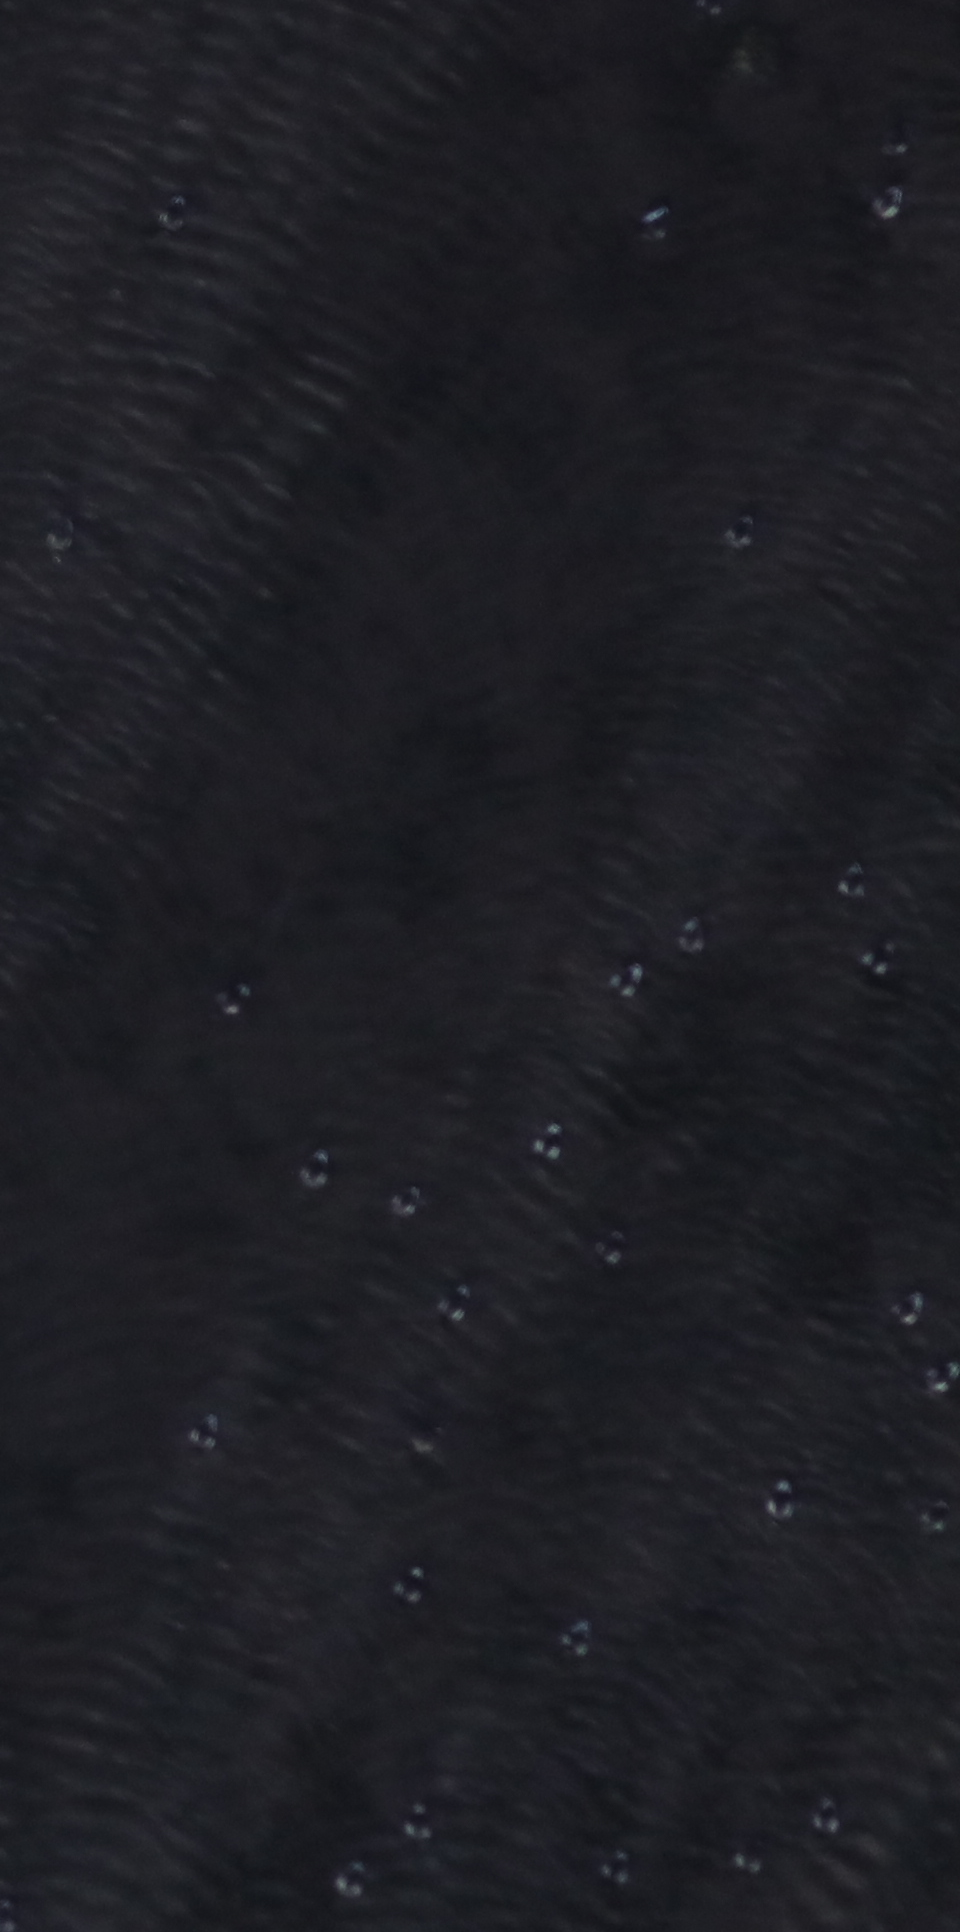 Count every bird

28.